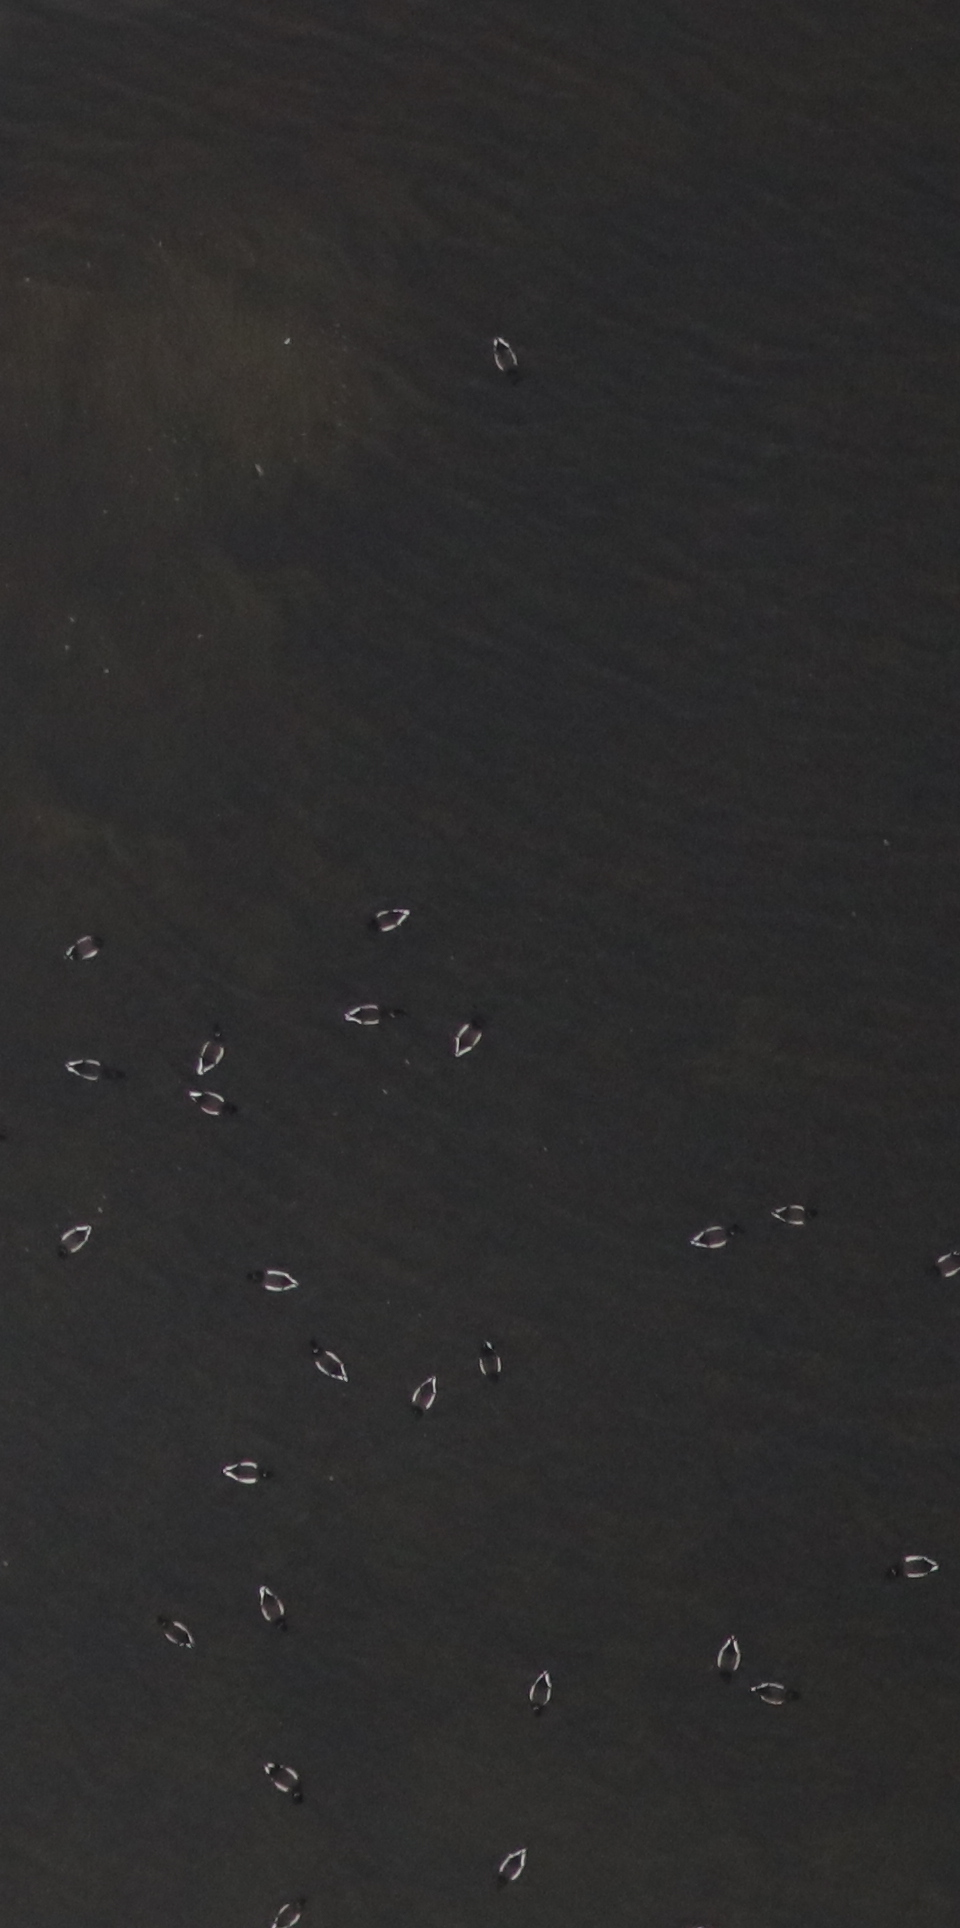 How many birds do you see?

26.